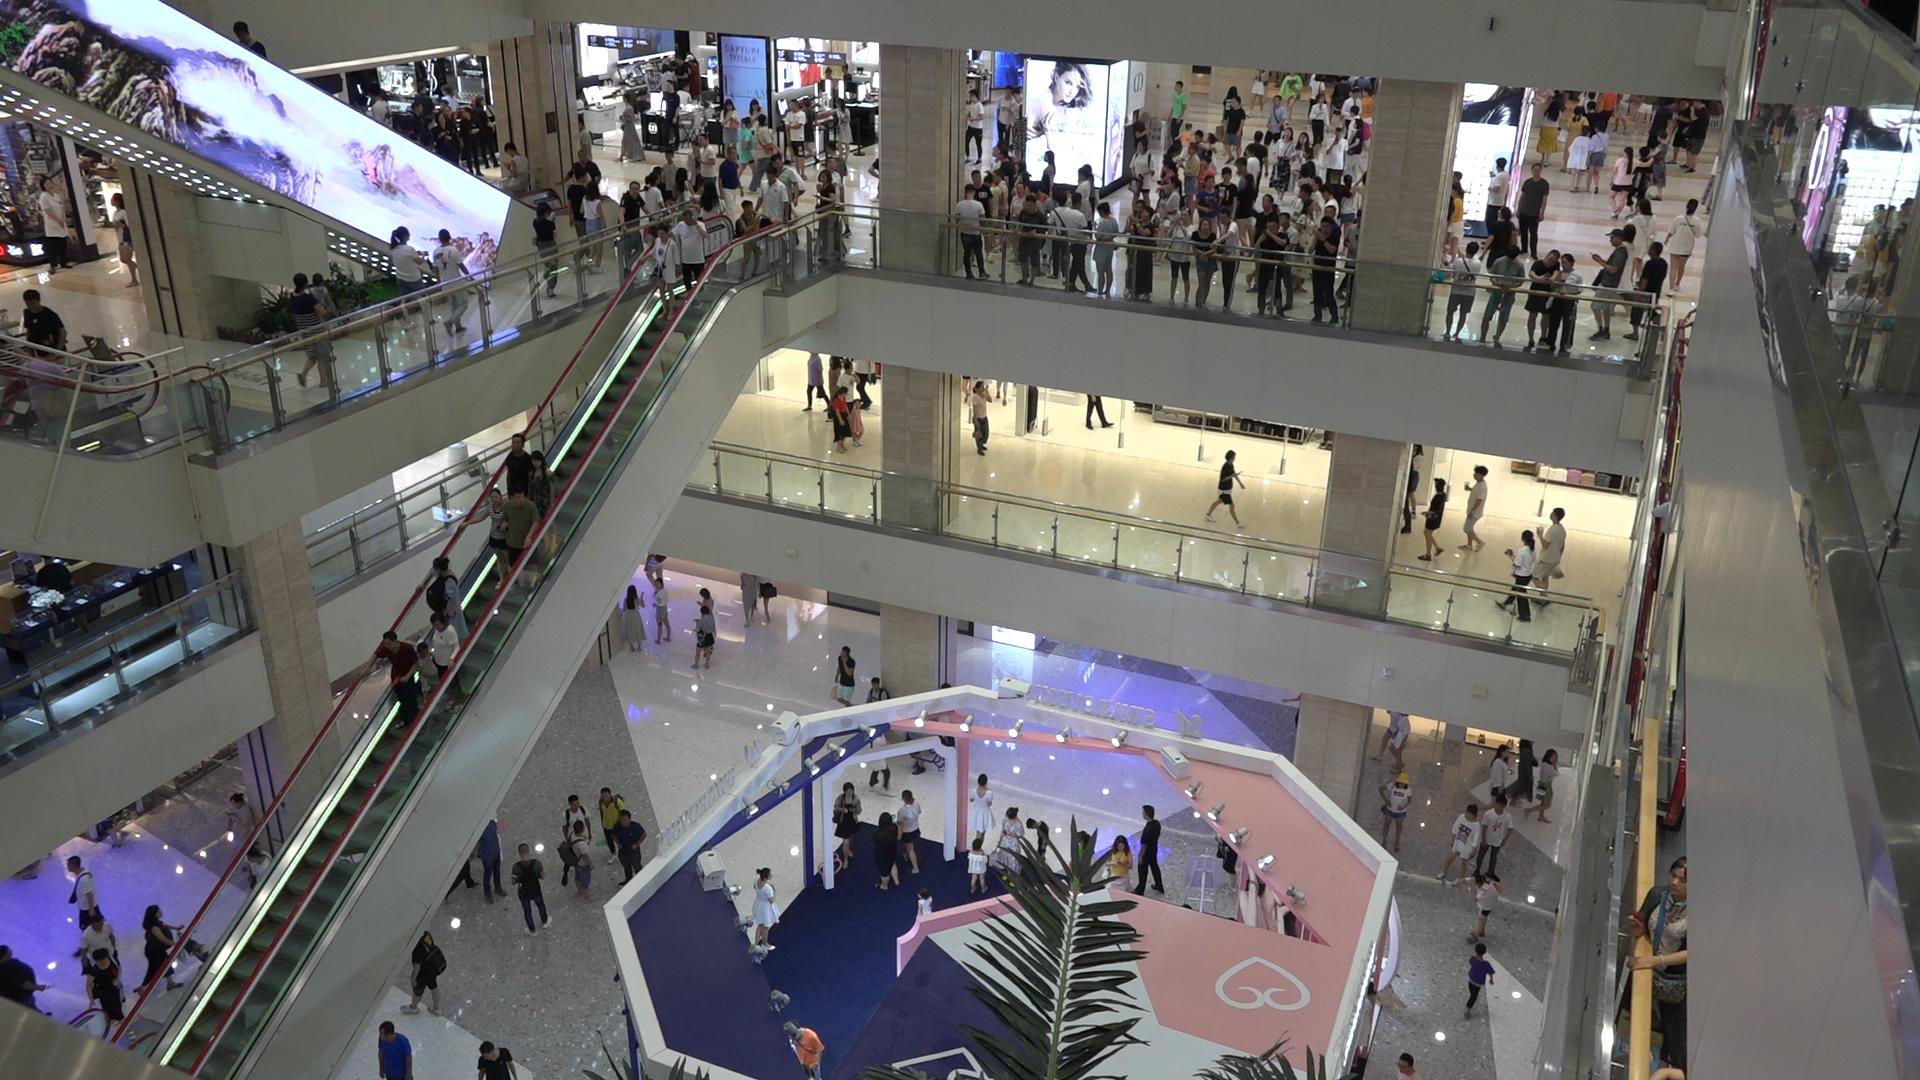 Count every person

226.